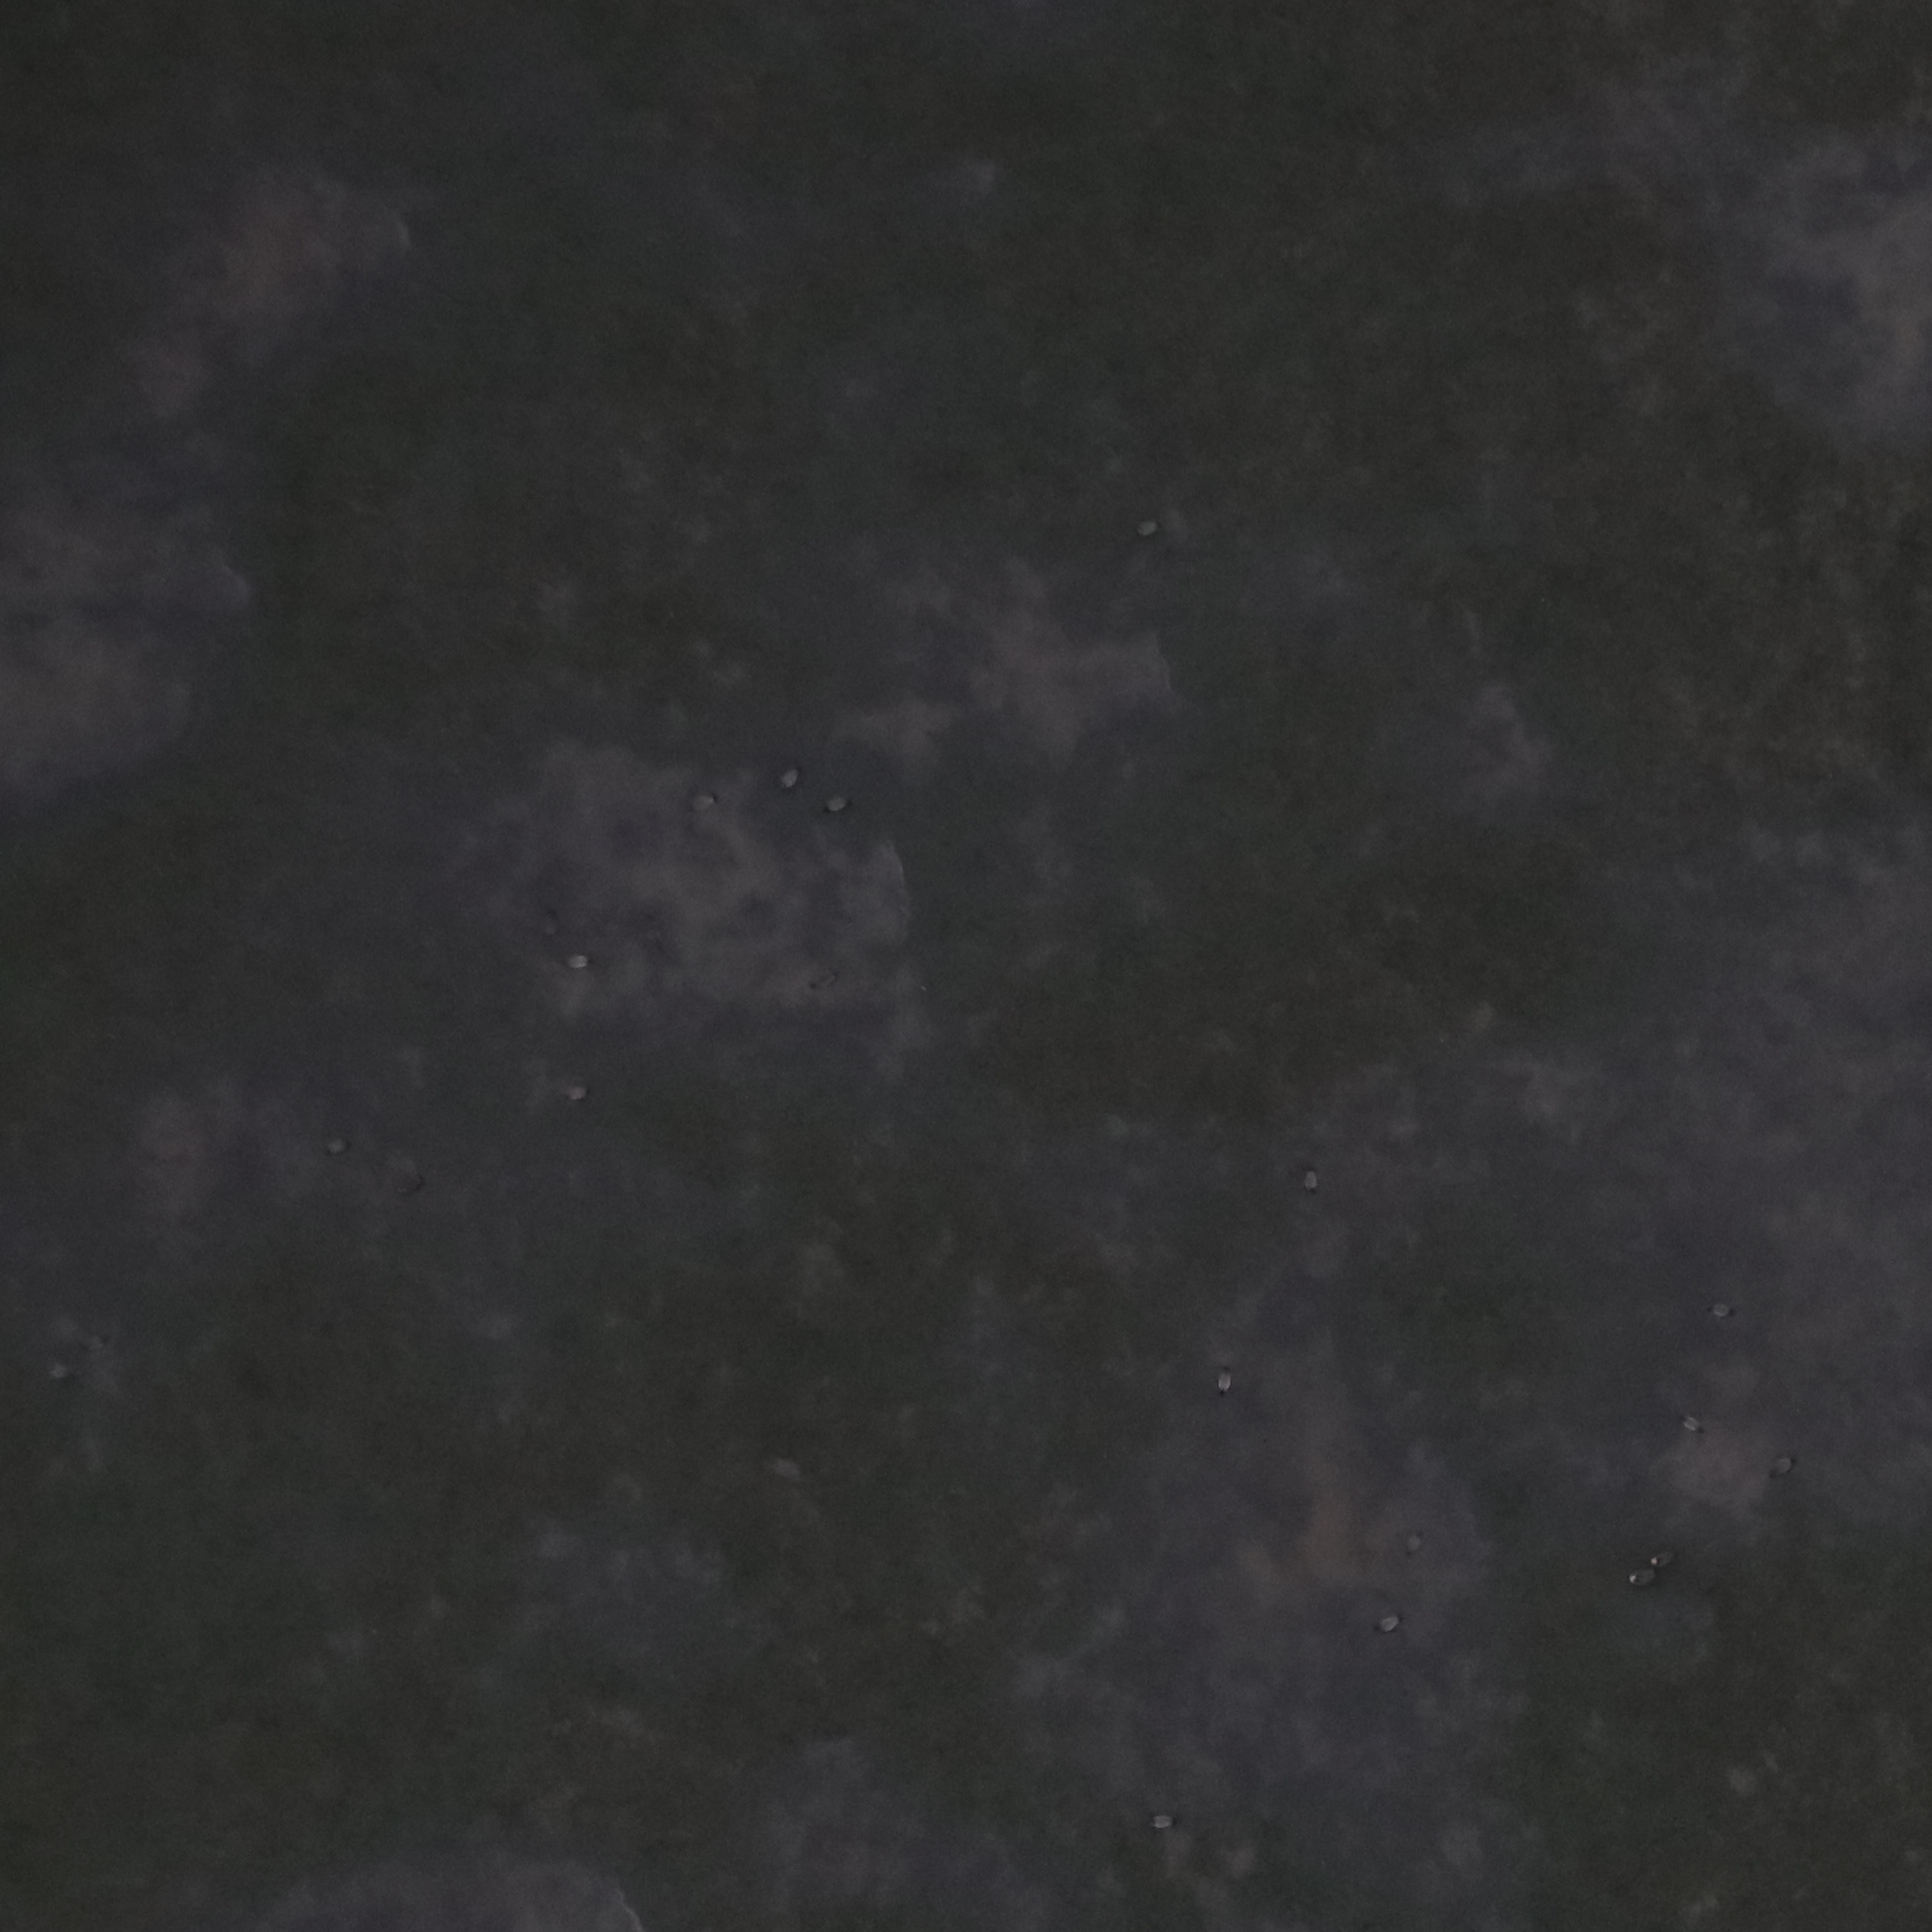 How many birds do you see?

23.